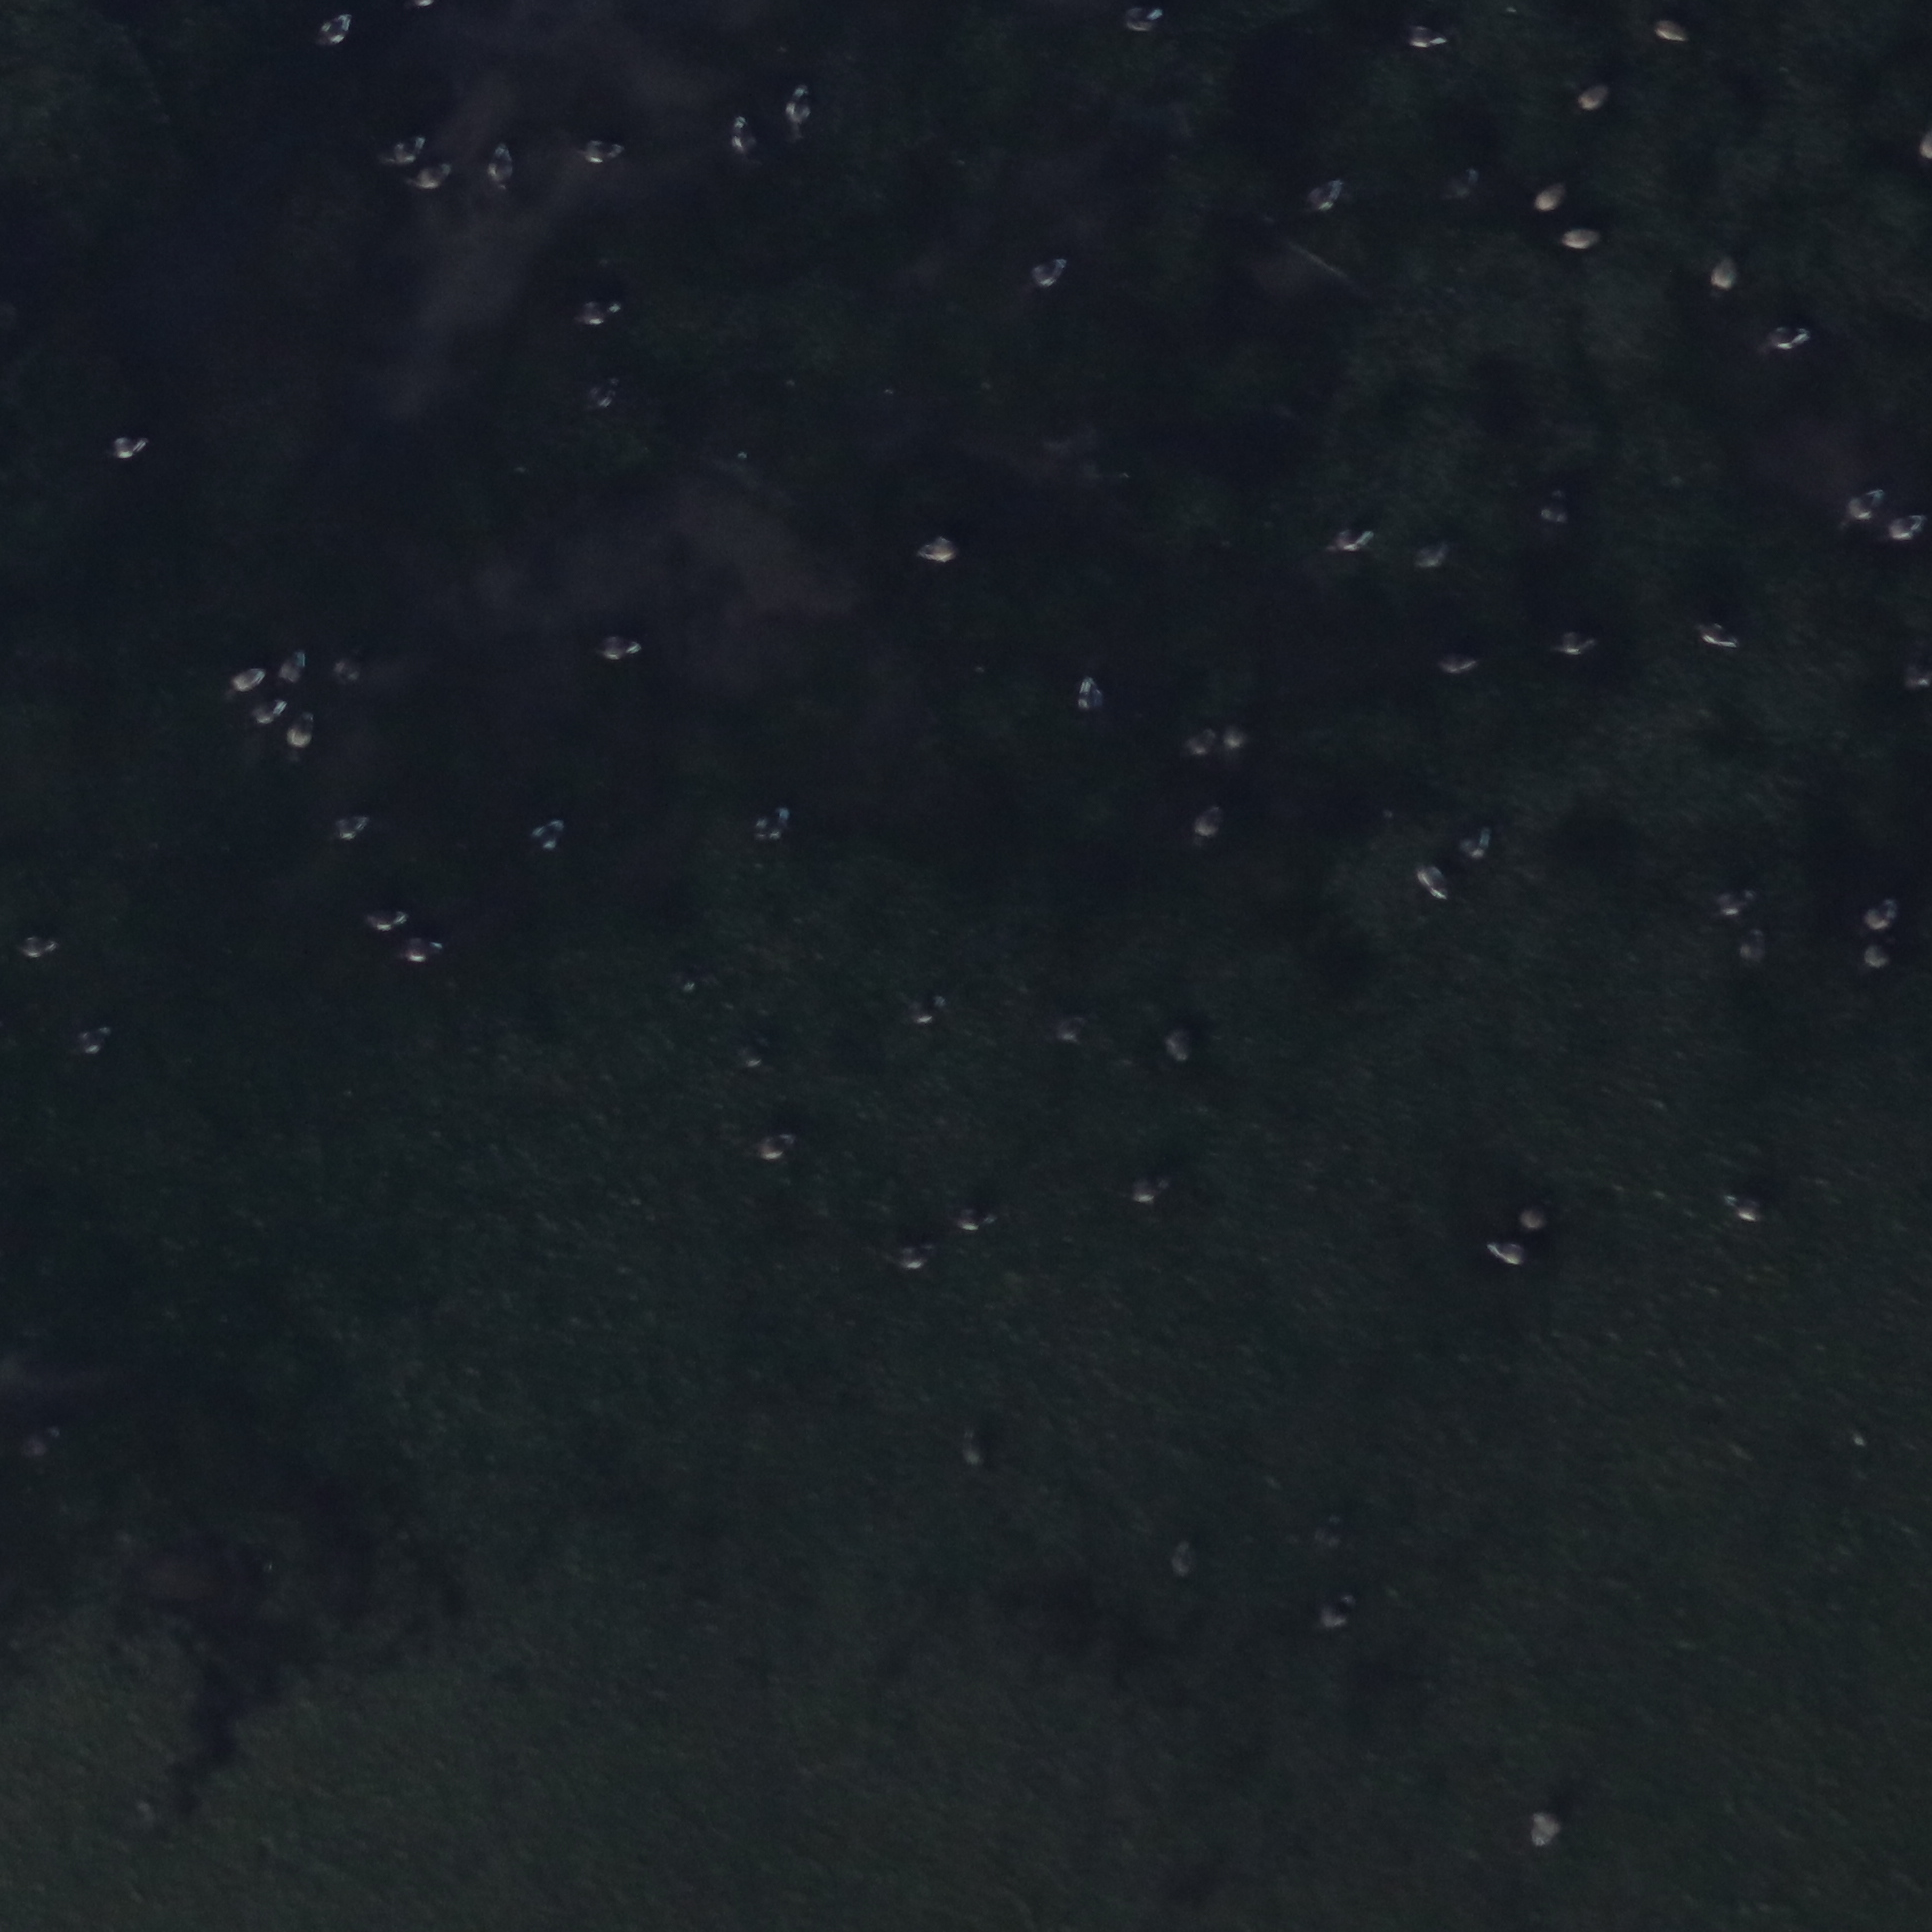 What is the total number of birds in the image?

68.